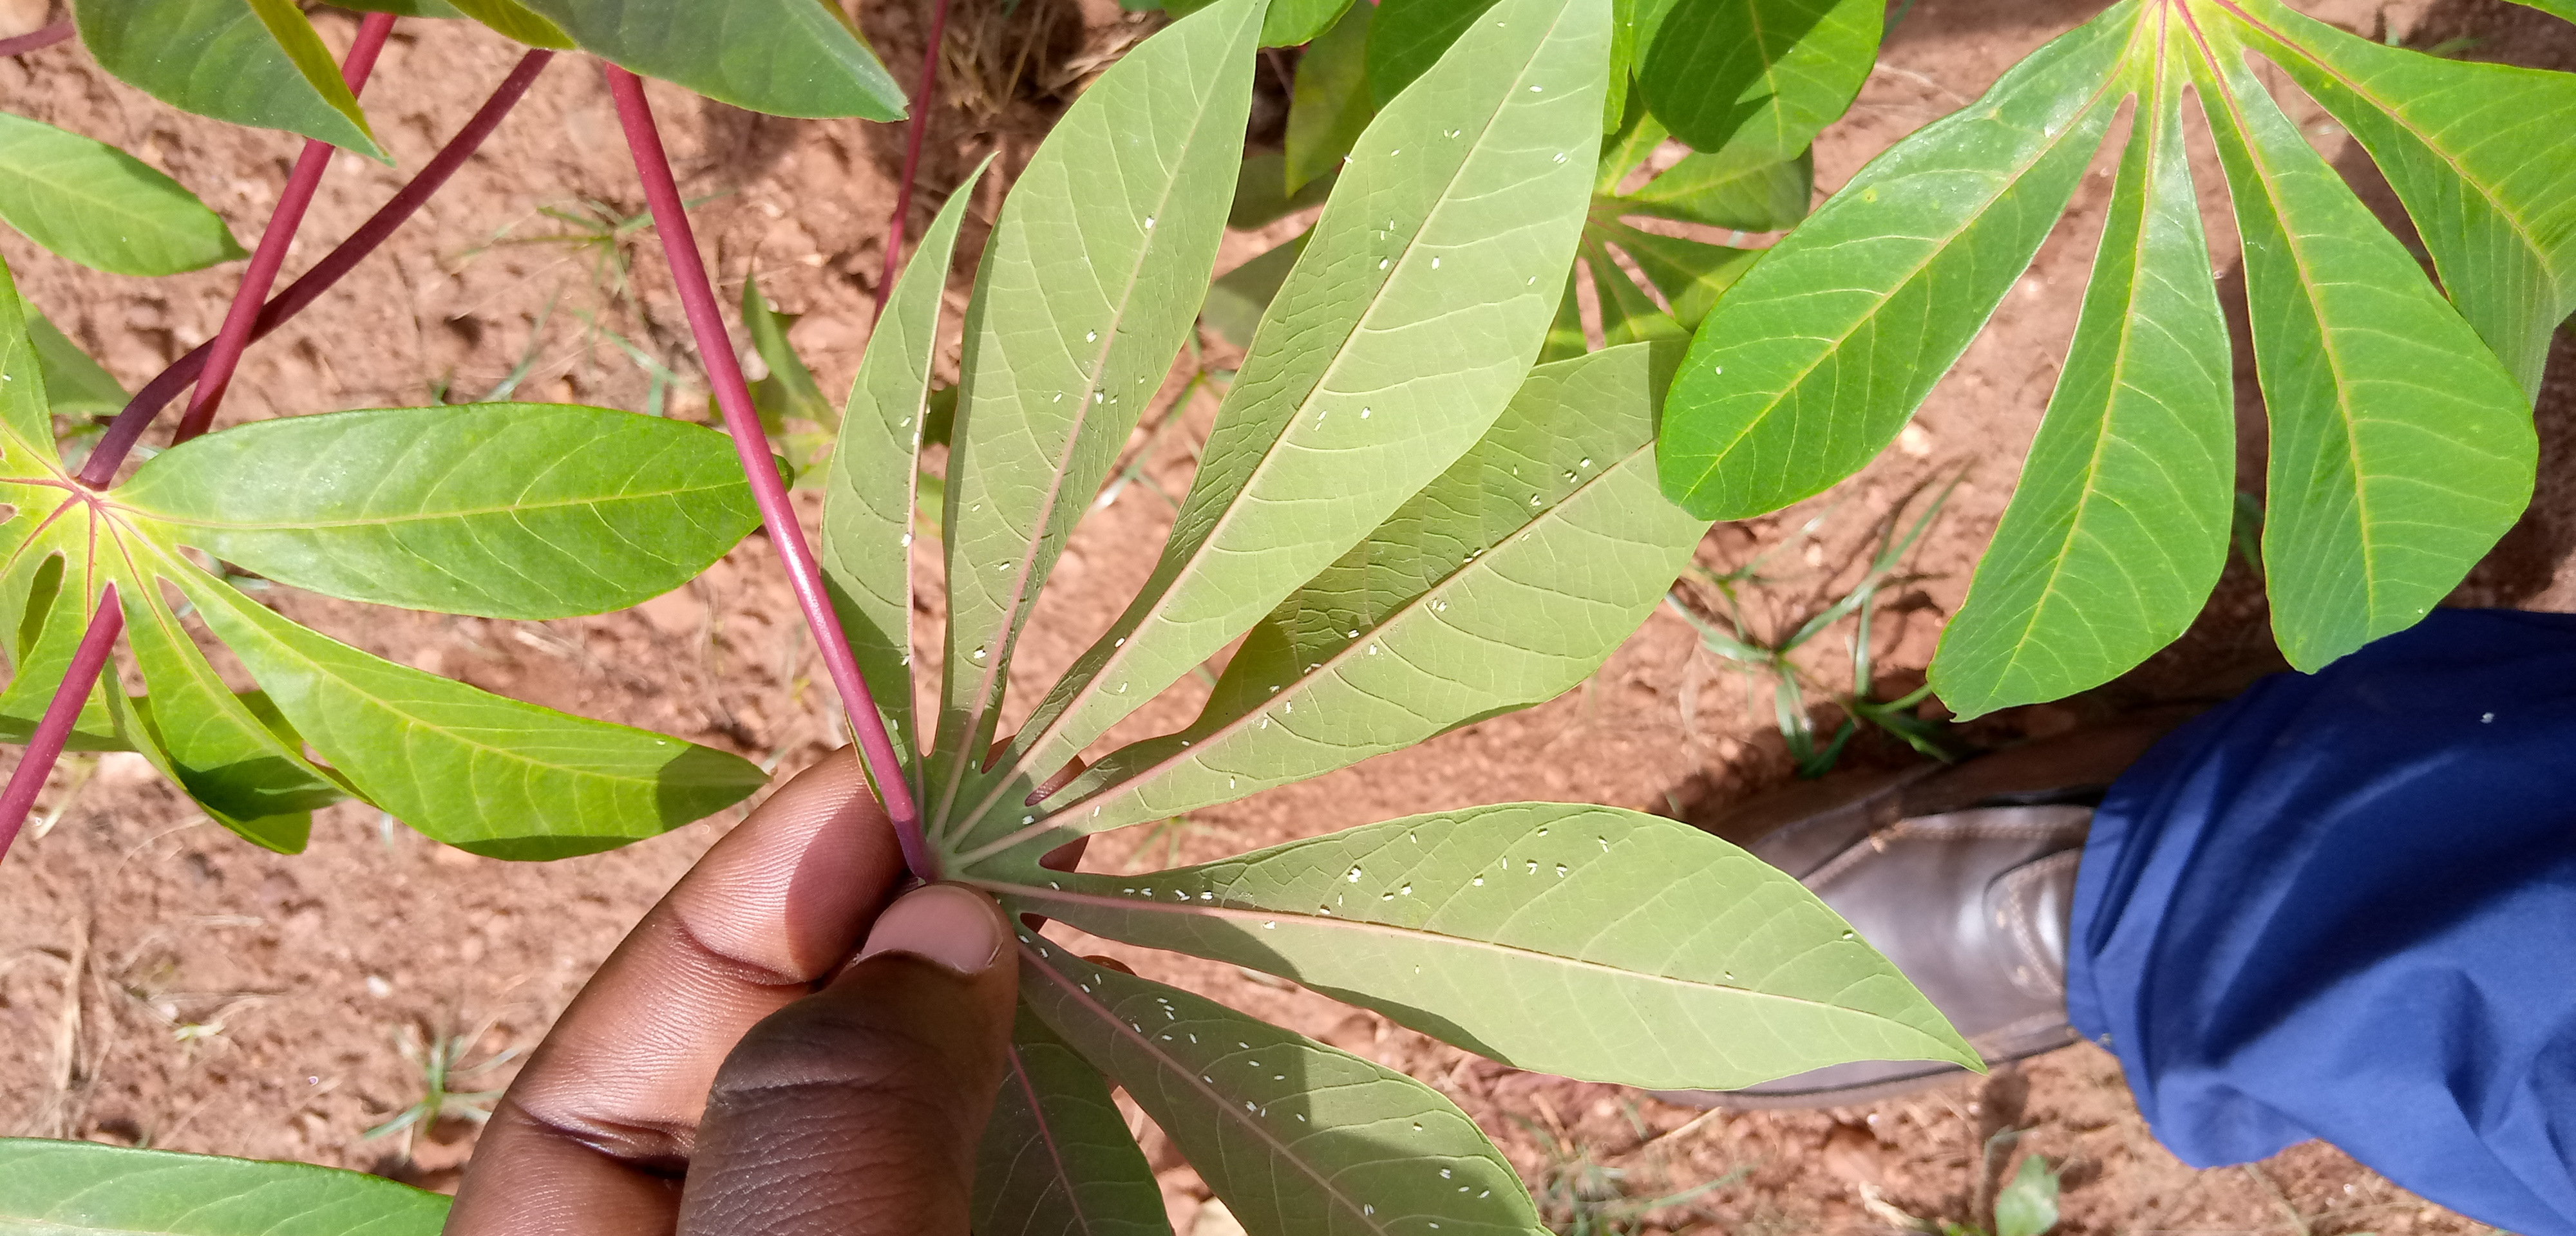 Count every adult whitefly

124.